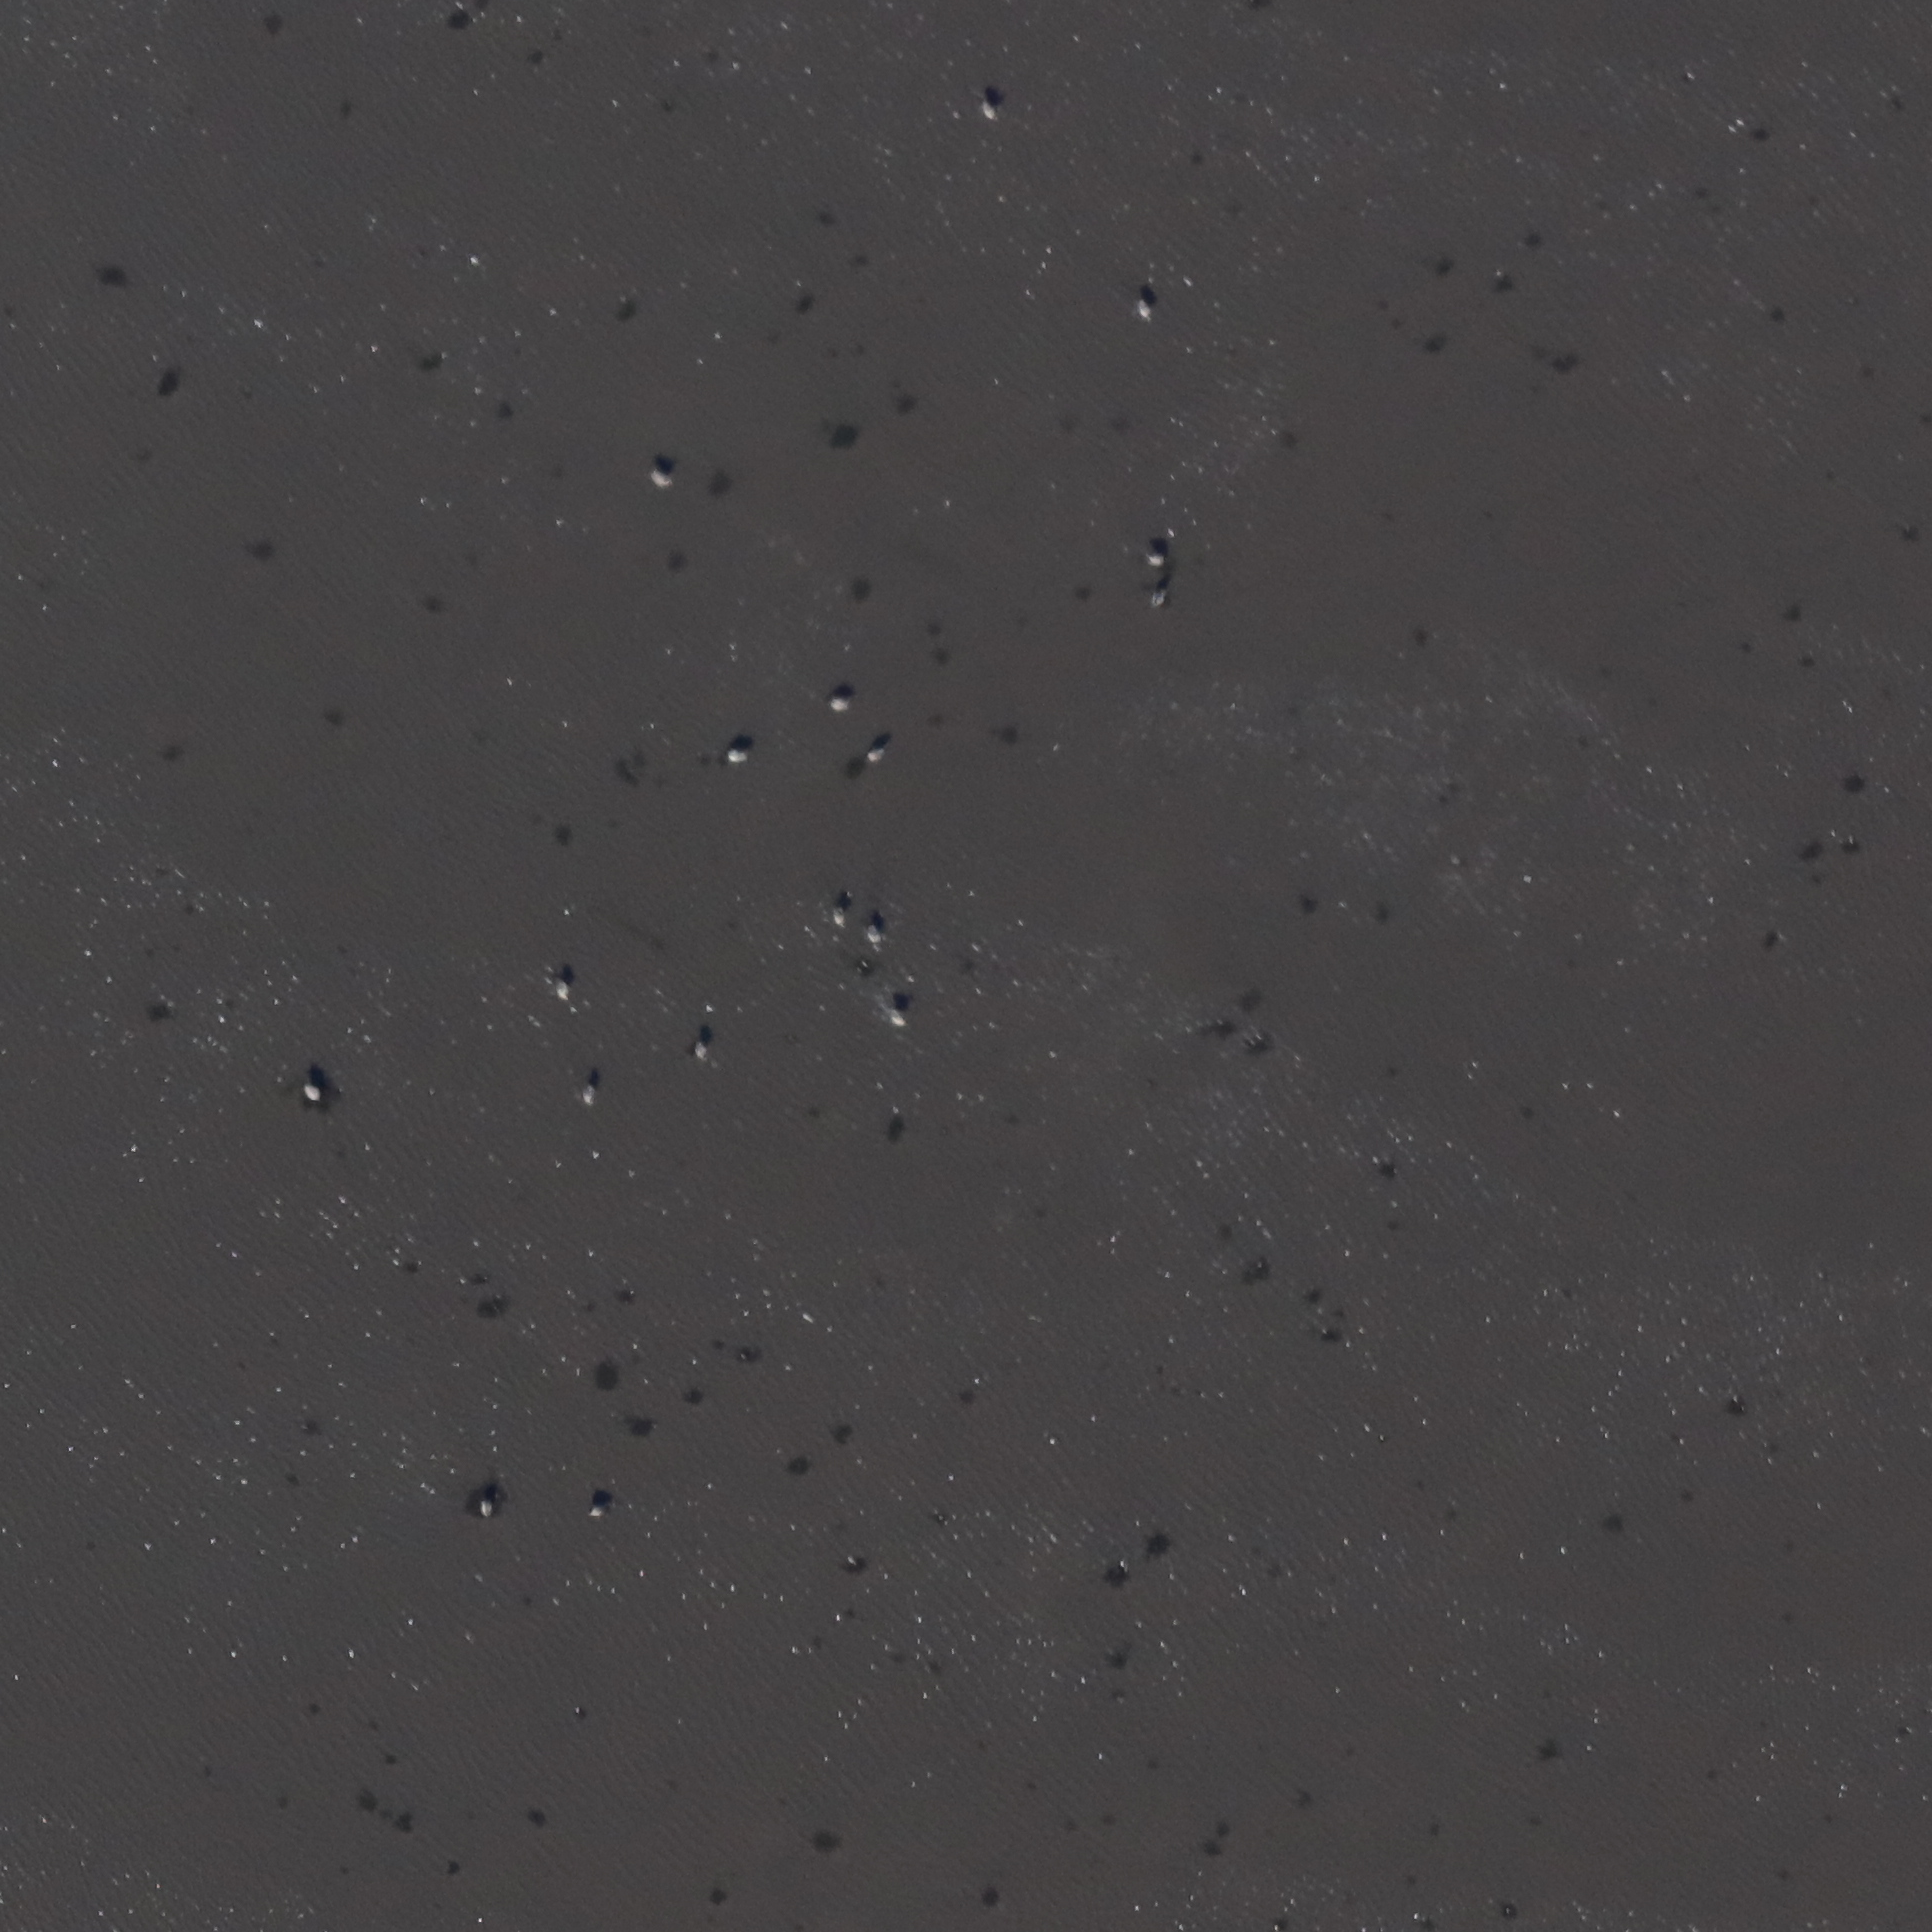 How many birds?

17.